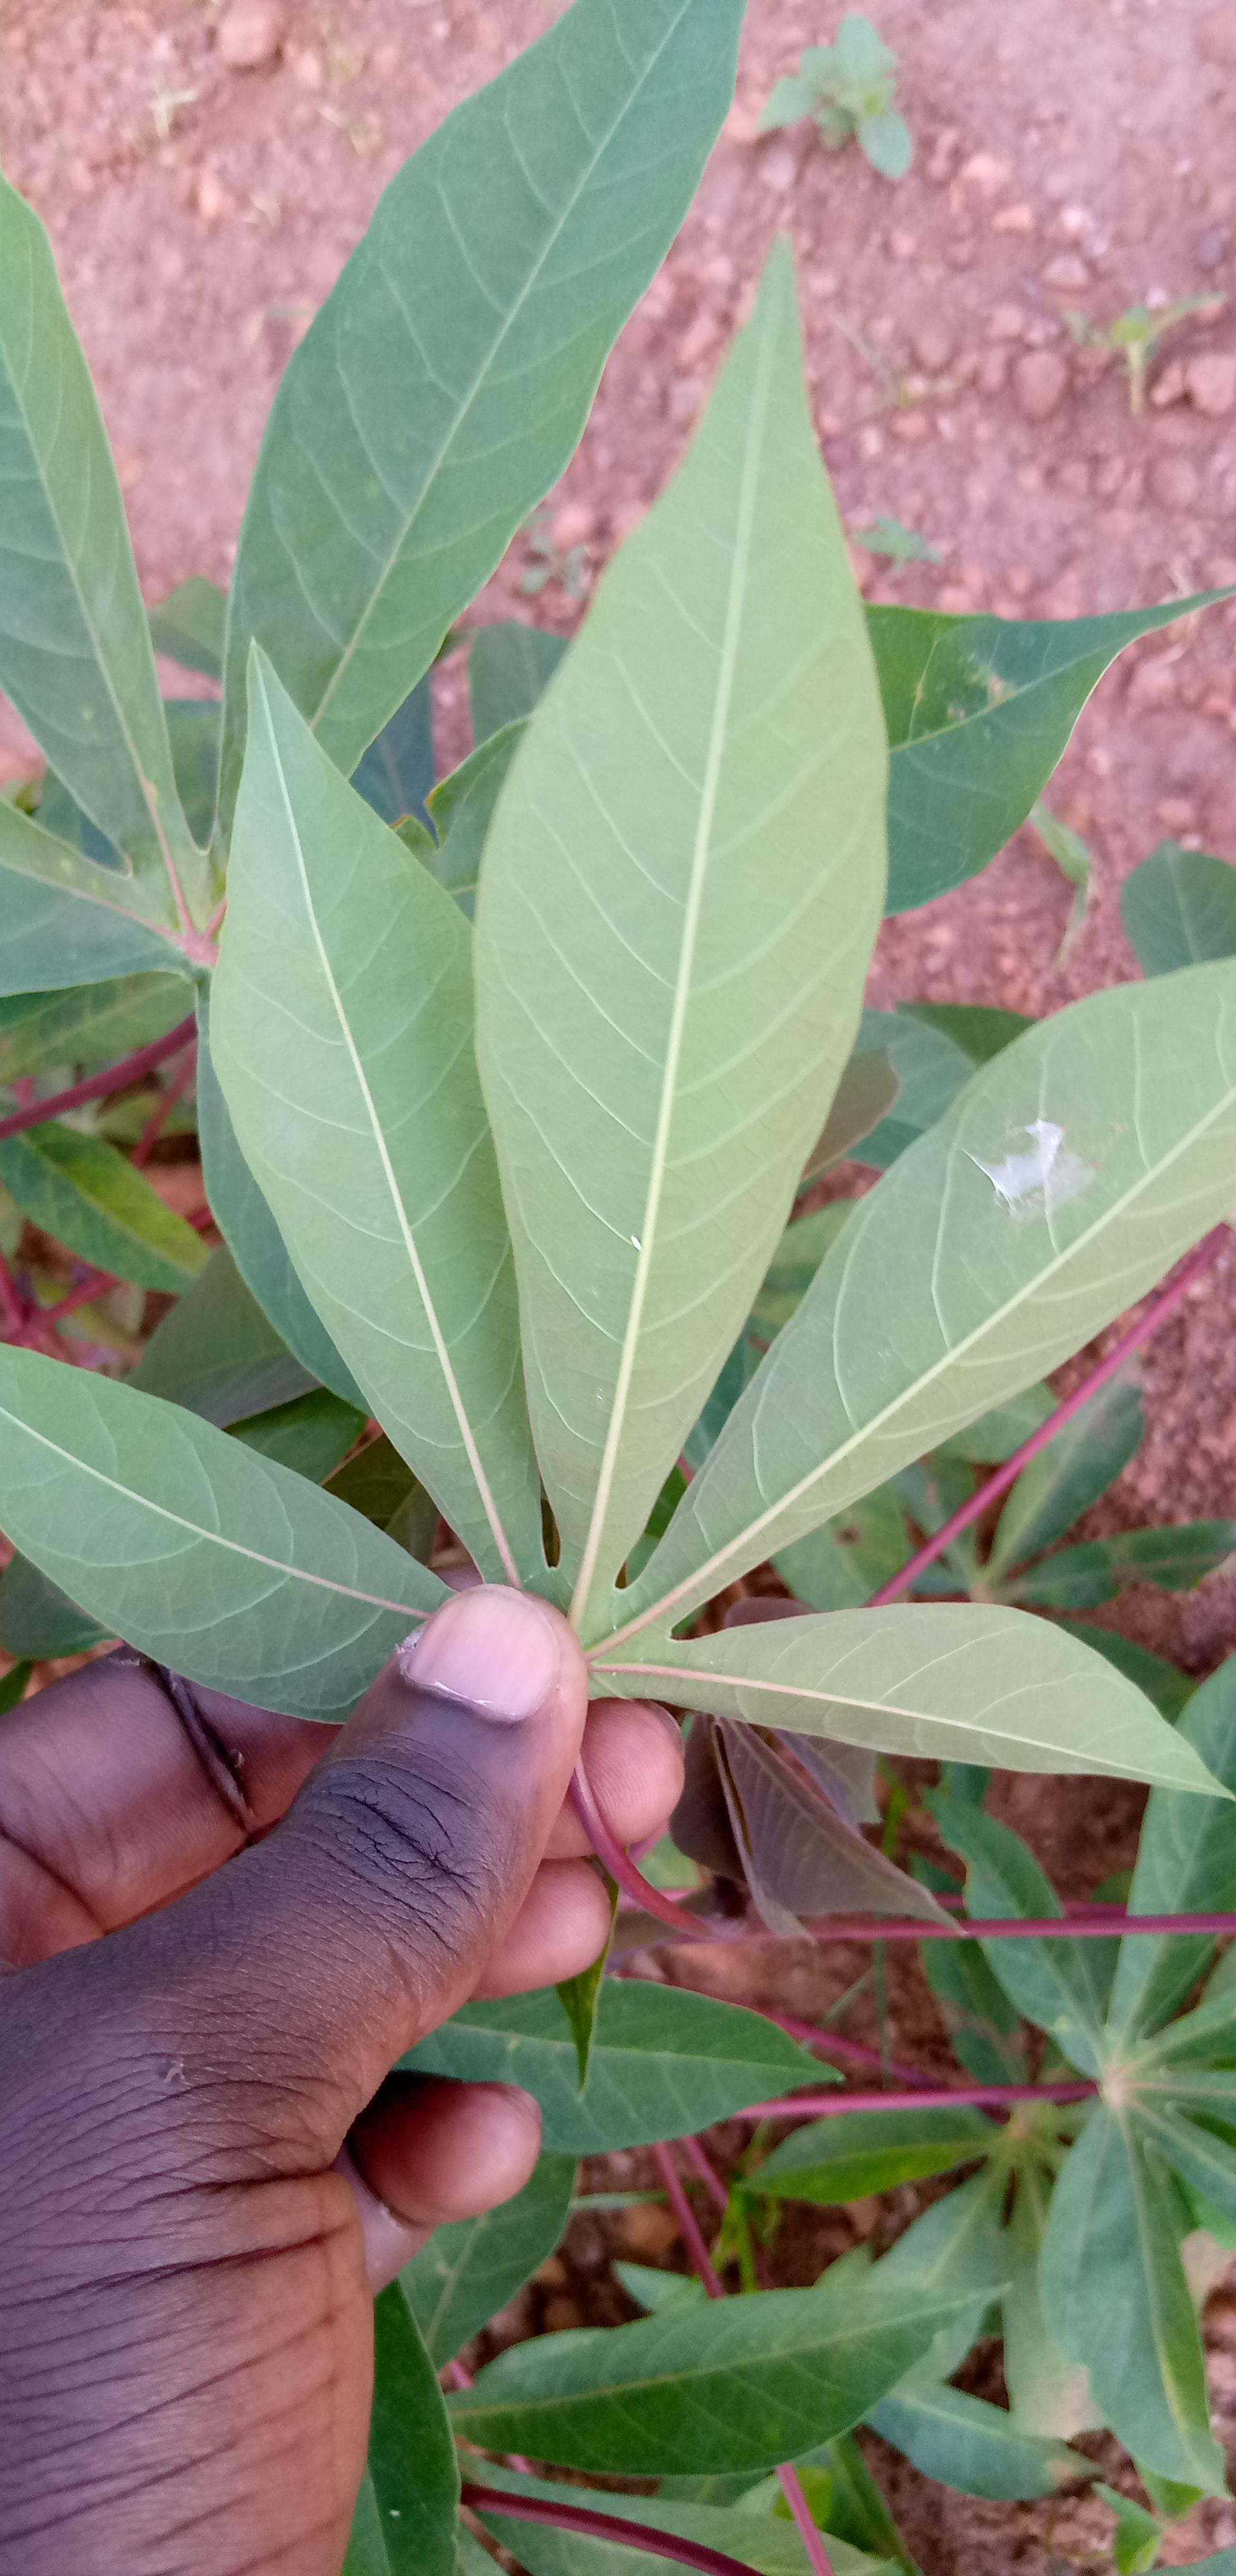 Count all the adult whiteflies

1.